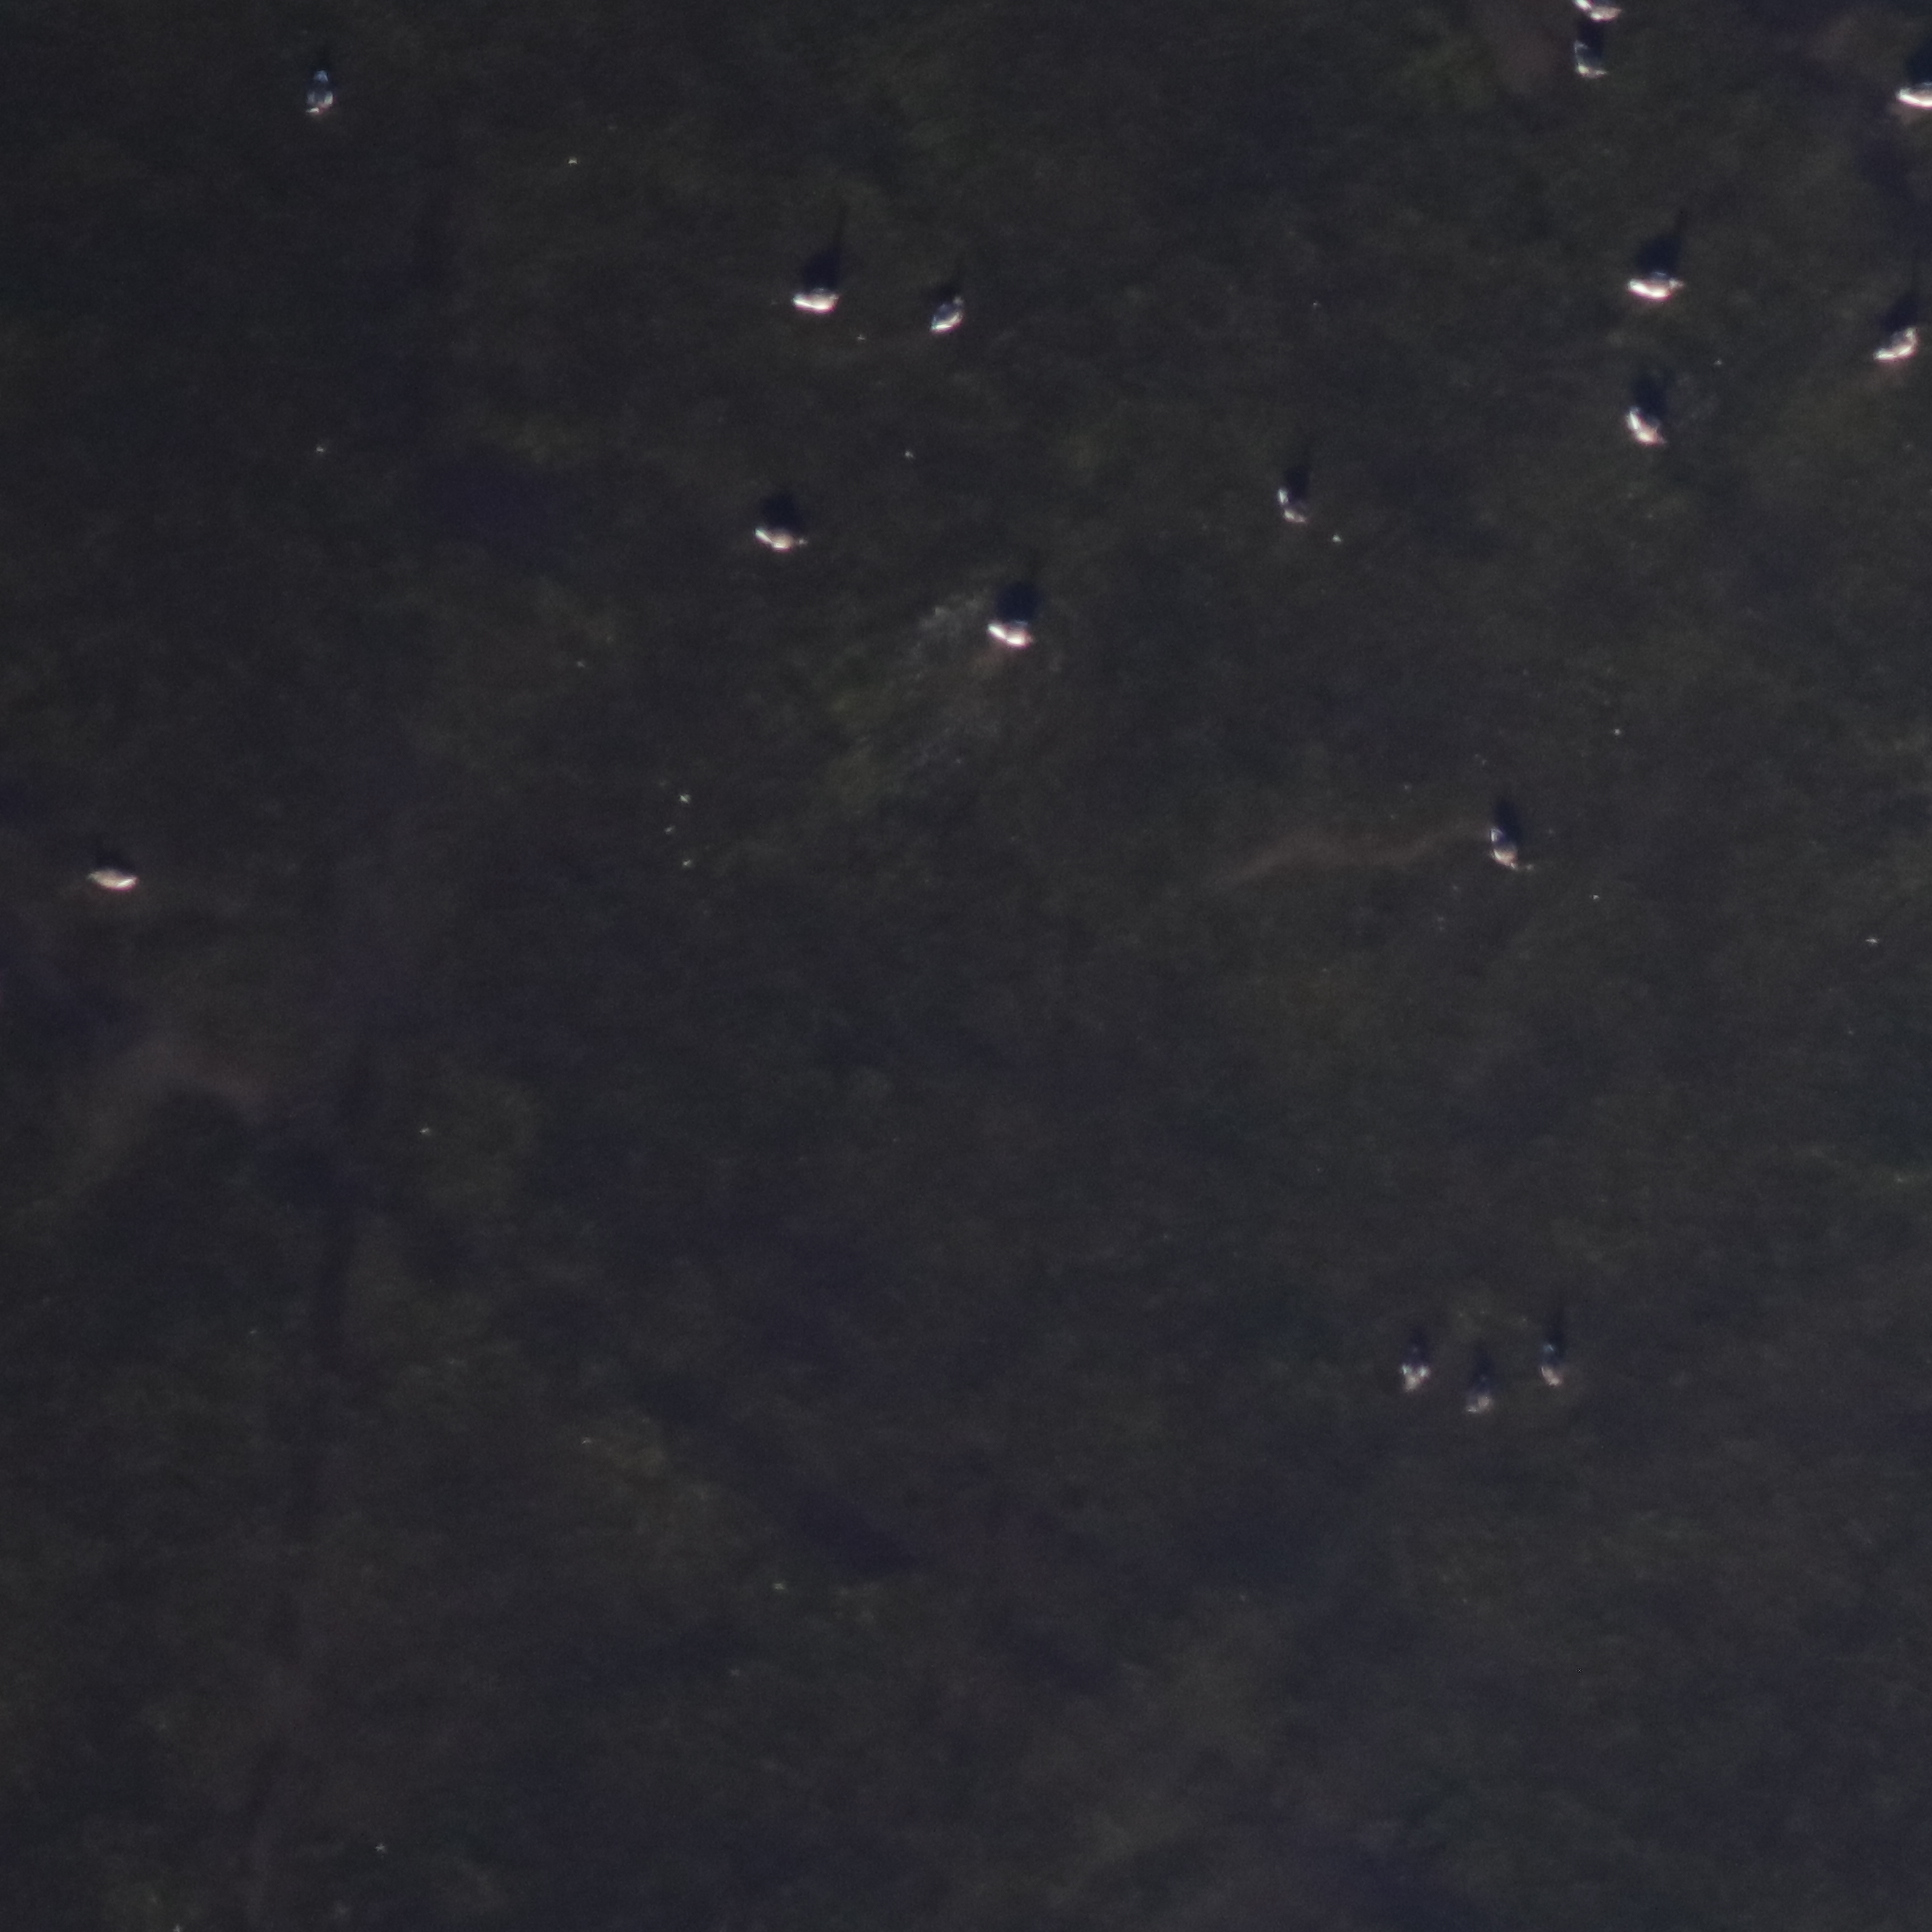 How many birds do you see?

15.